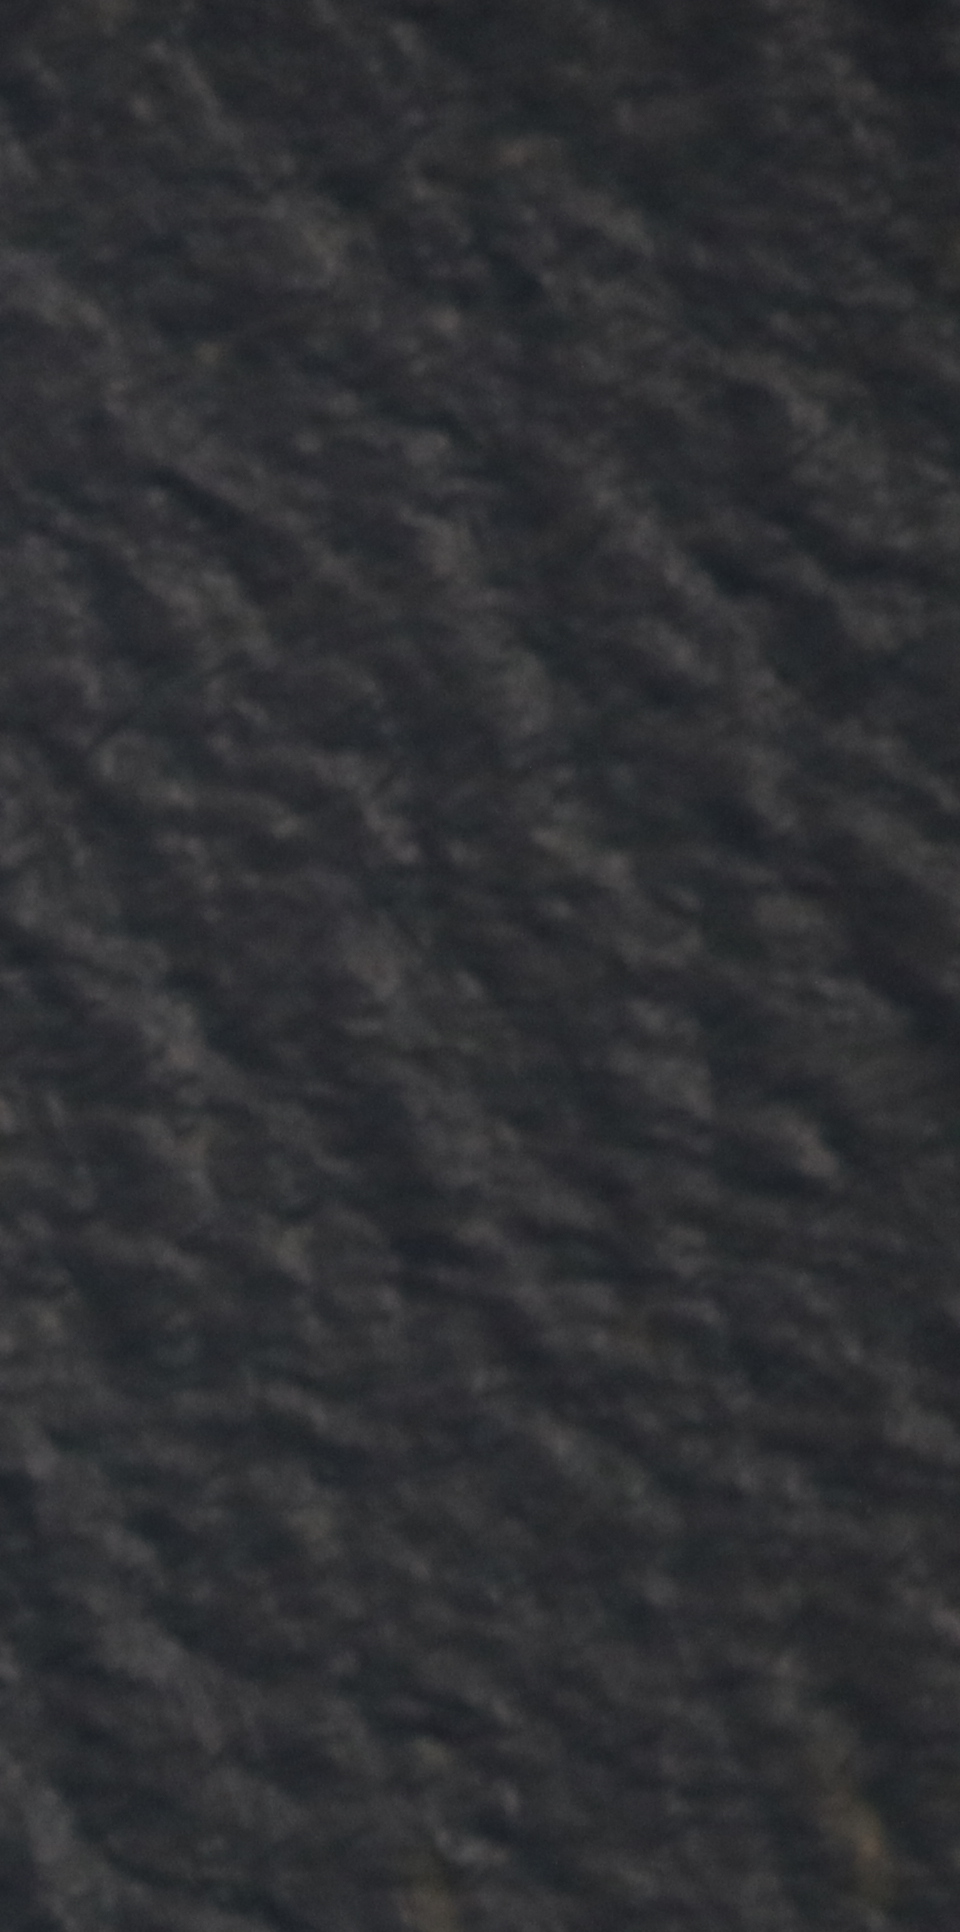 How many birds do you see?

0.